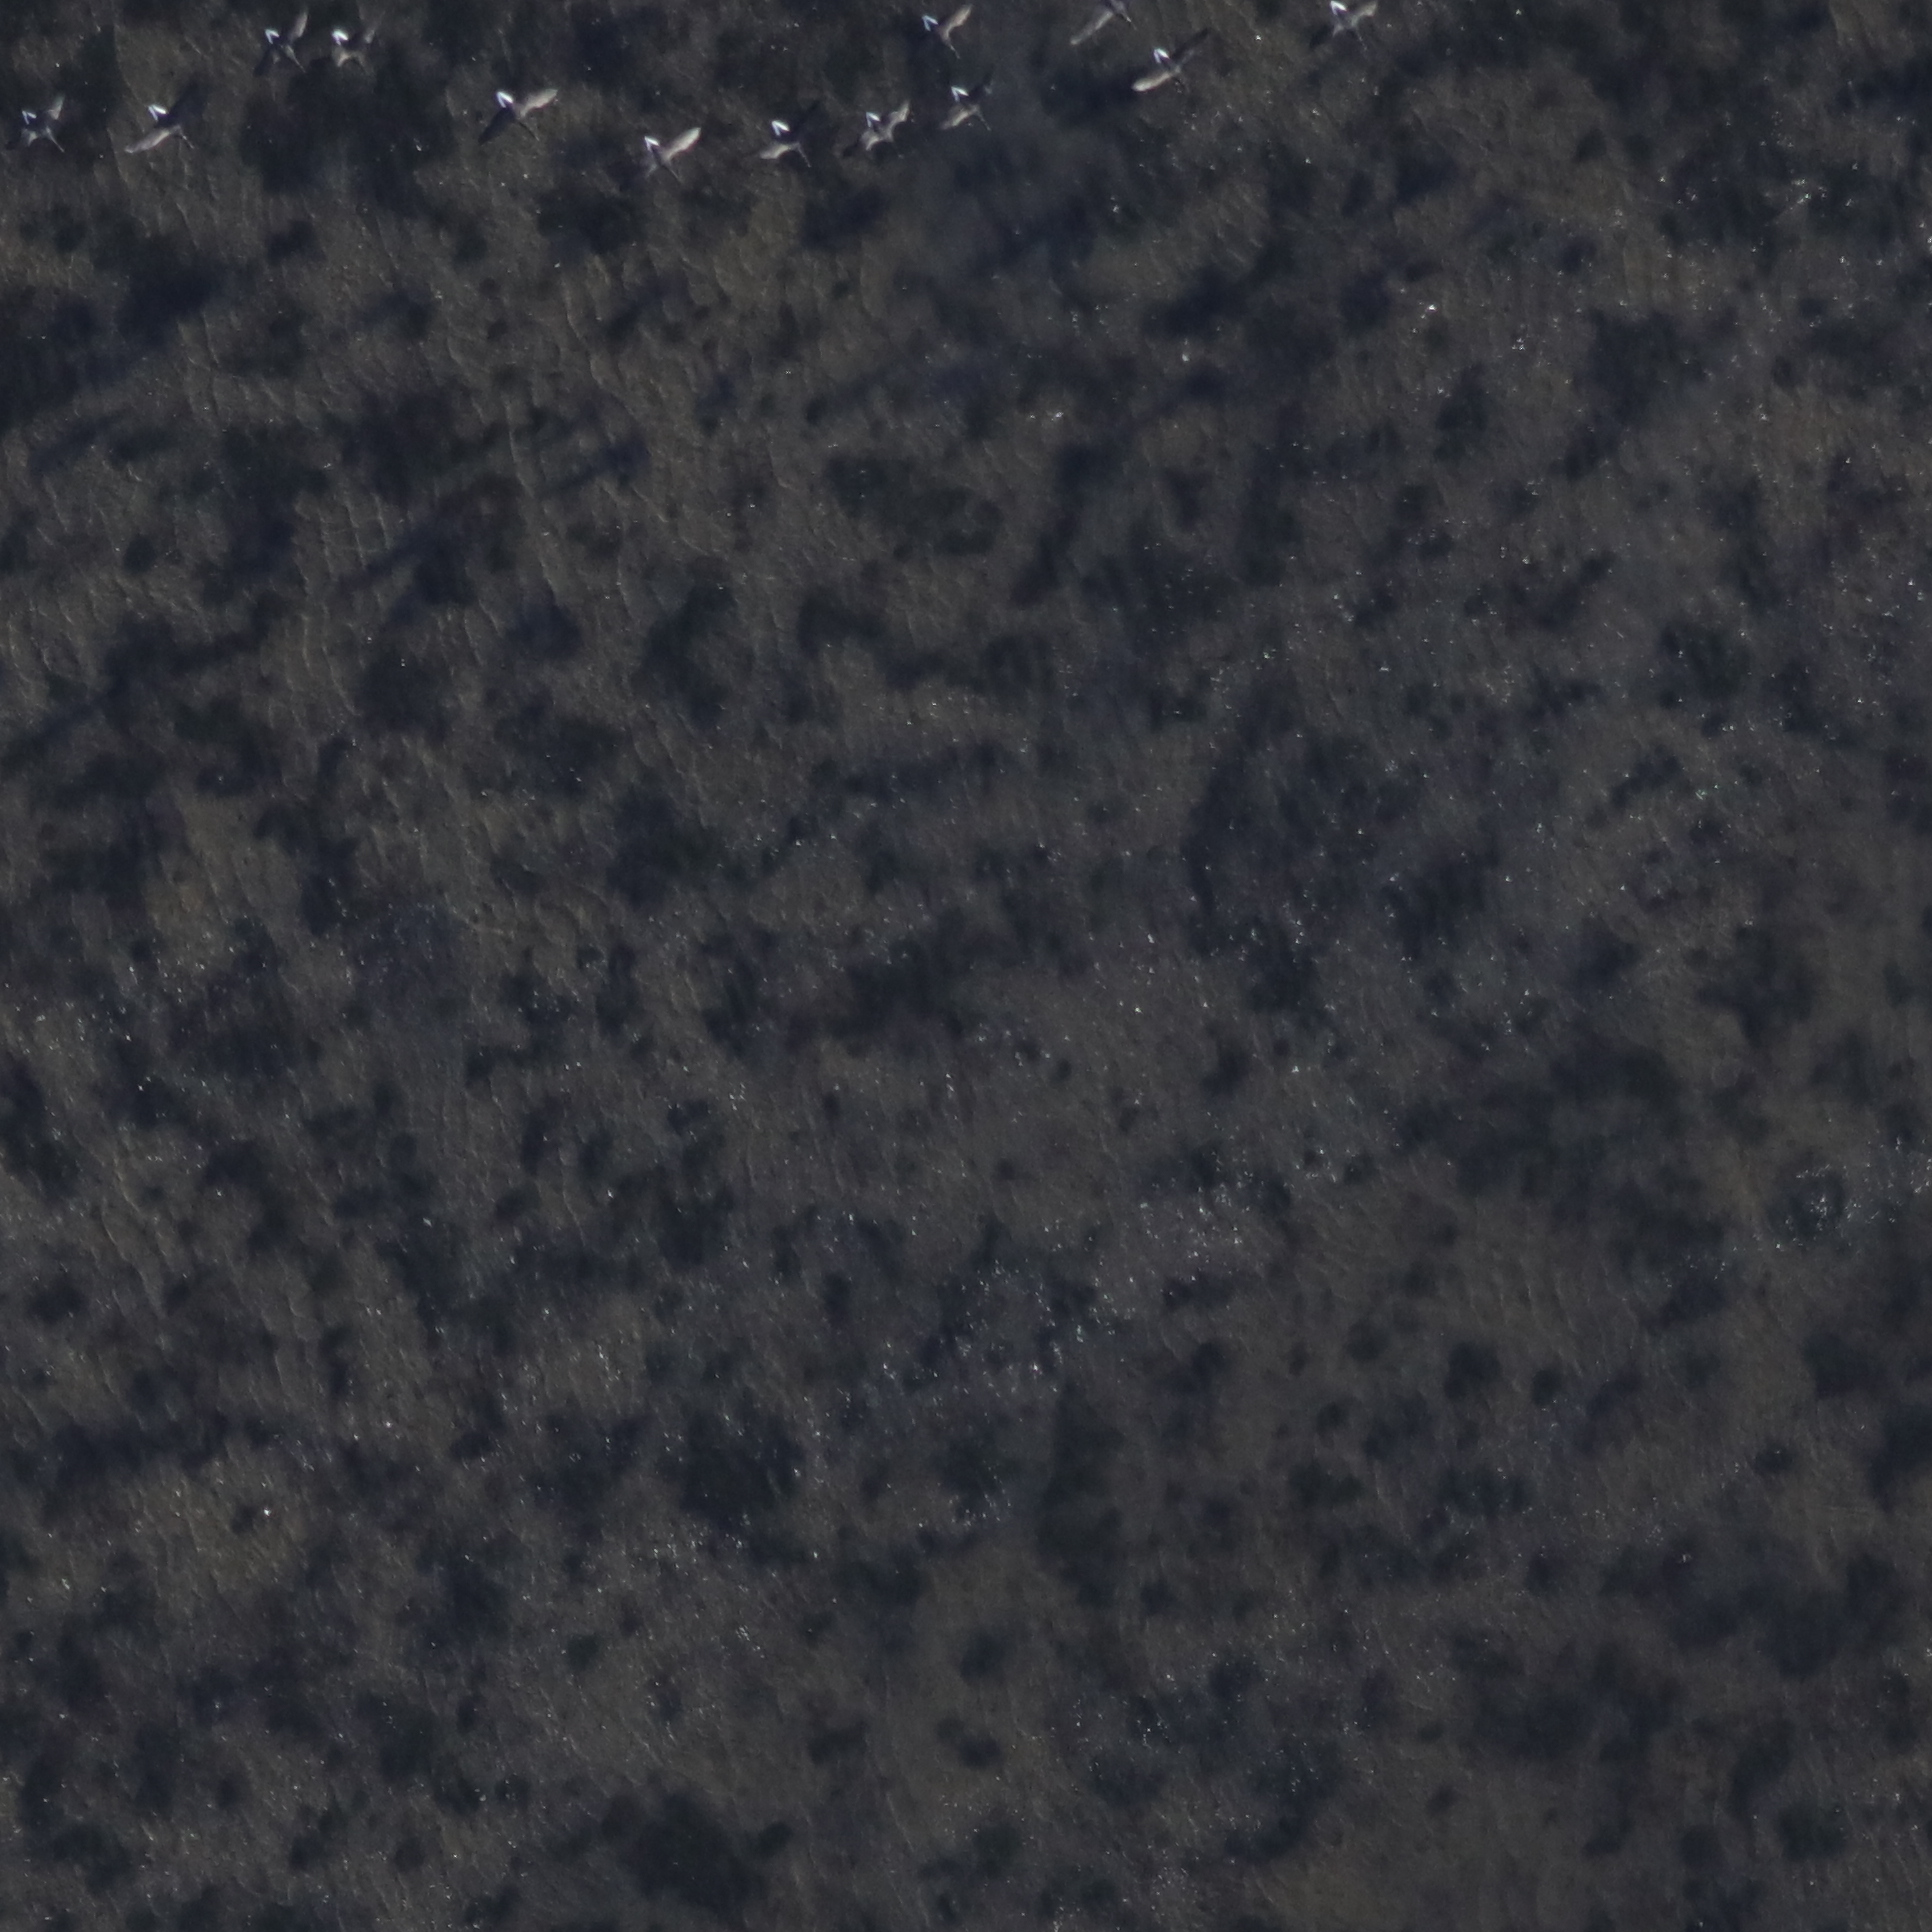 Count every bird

13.